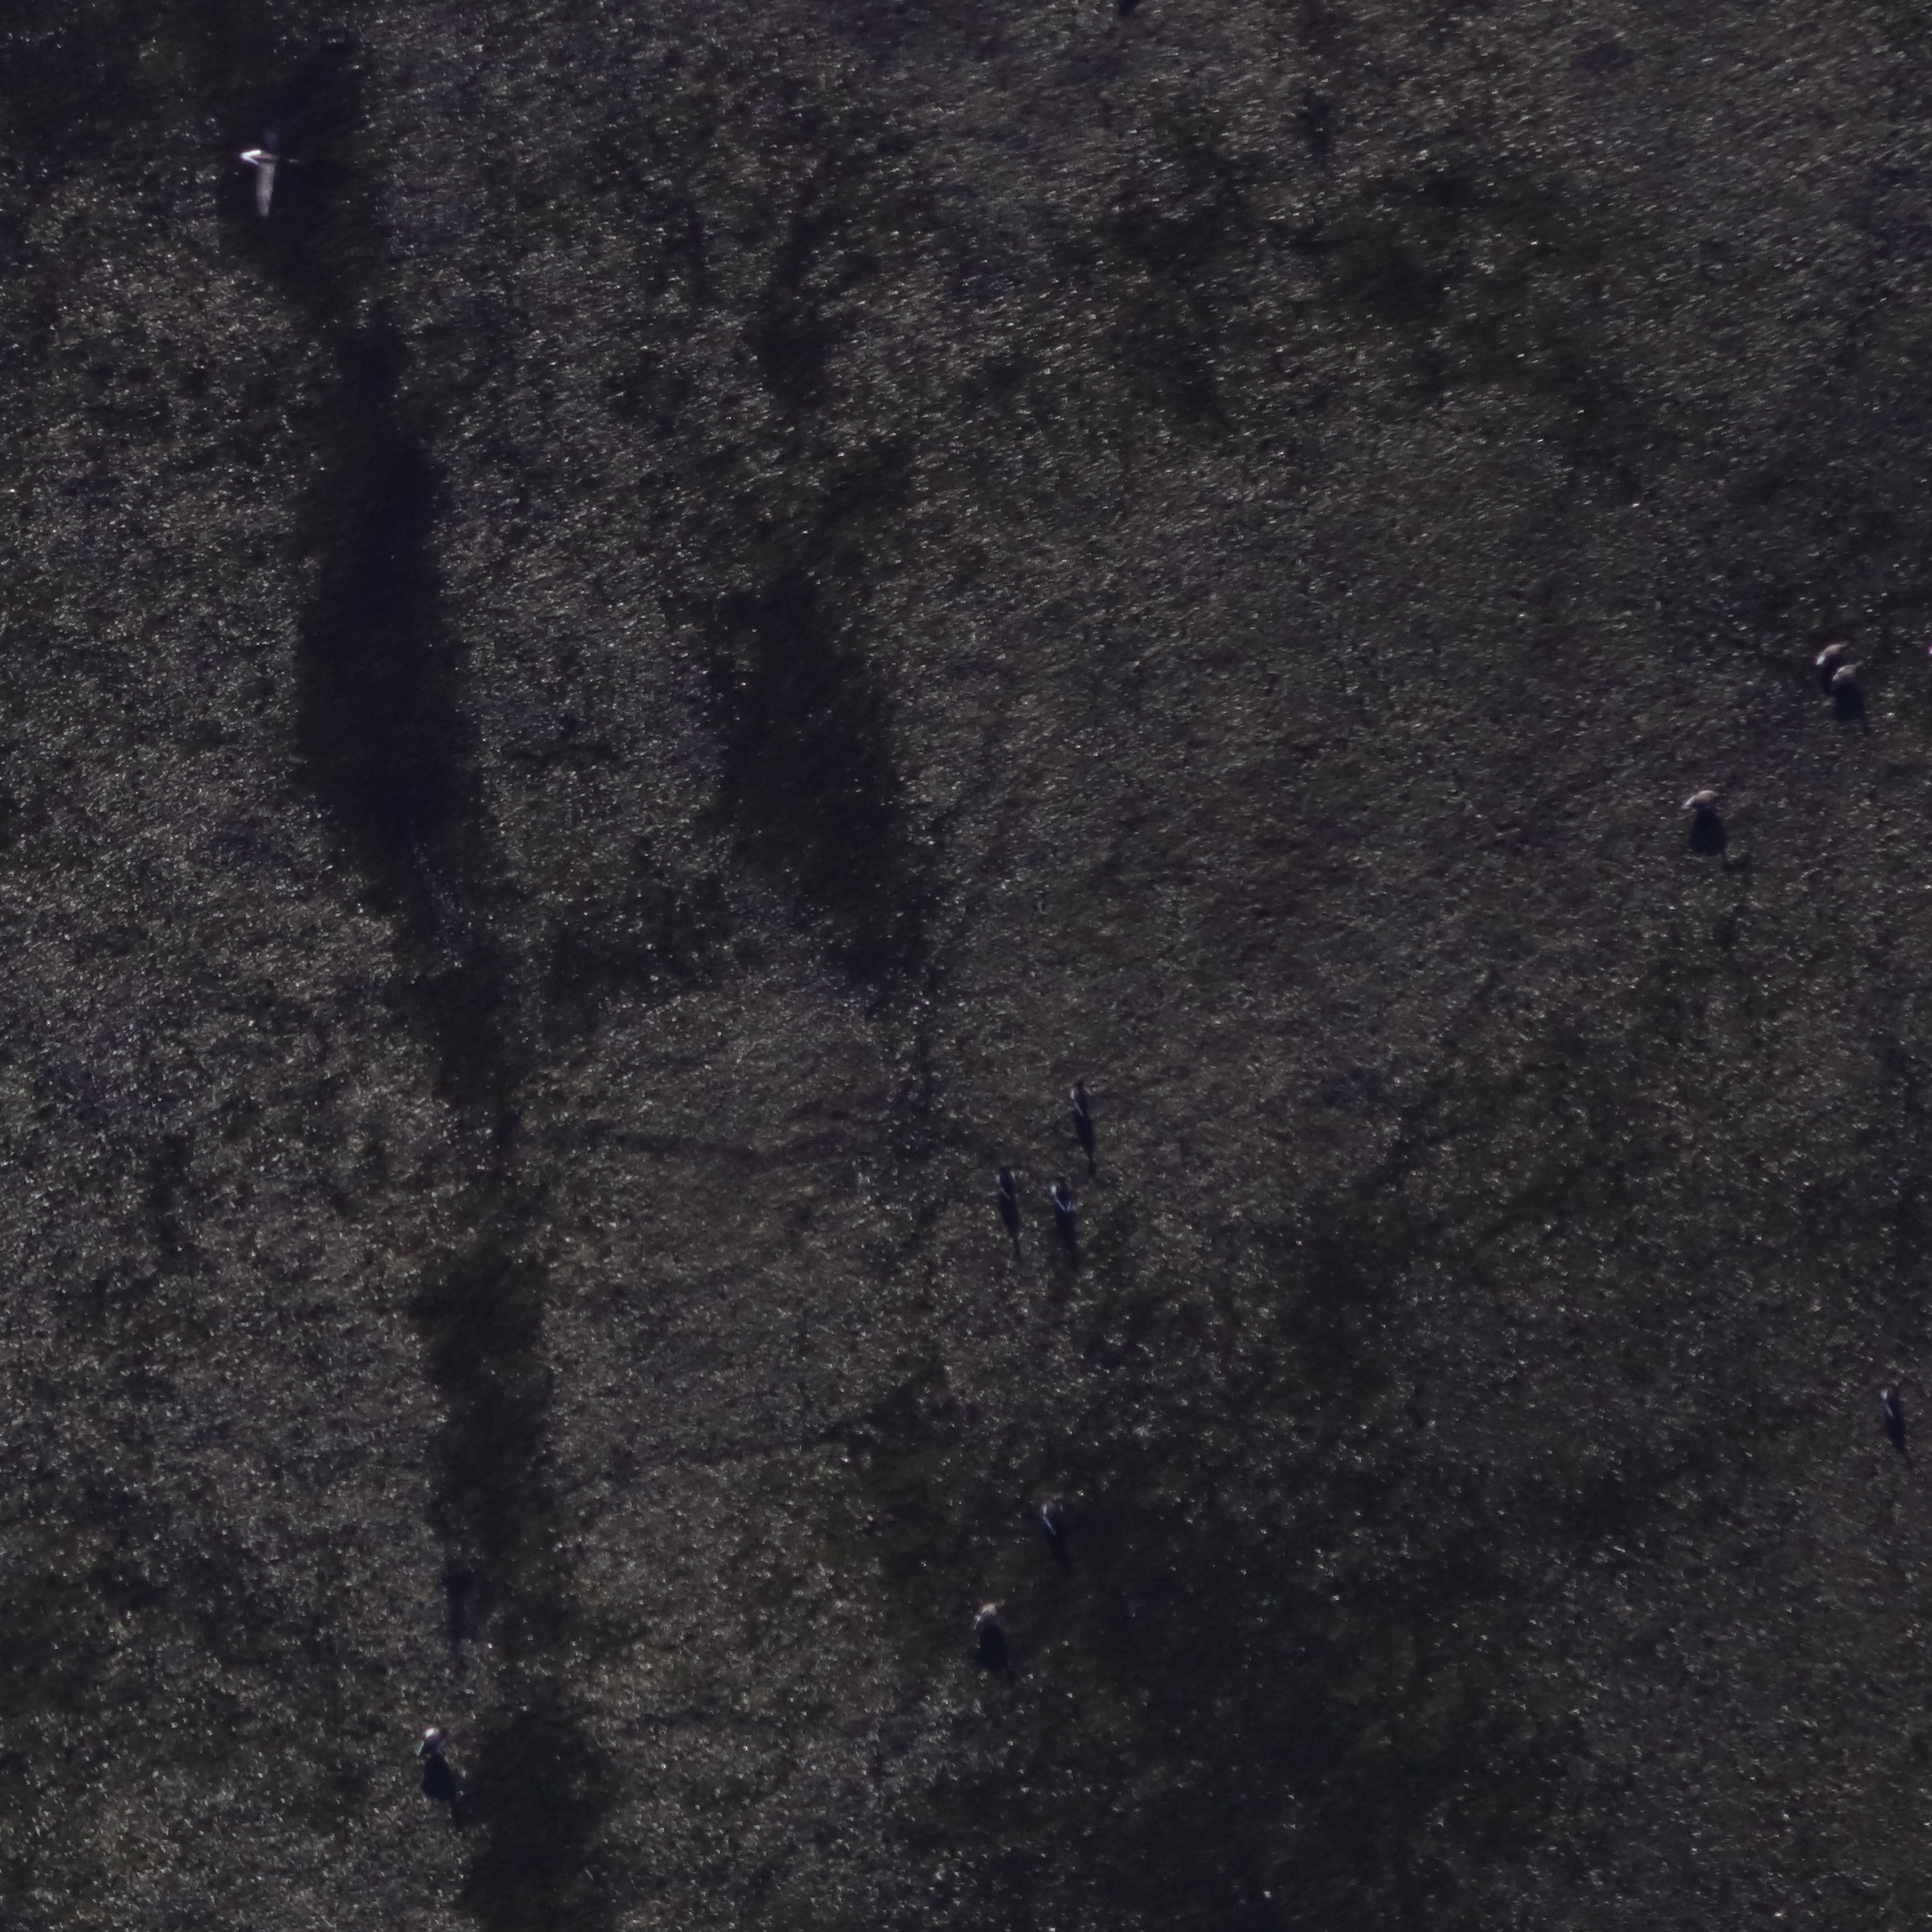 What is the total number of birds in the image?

11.